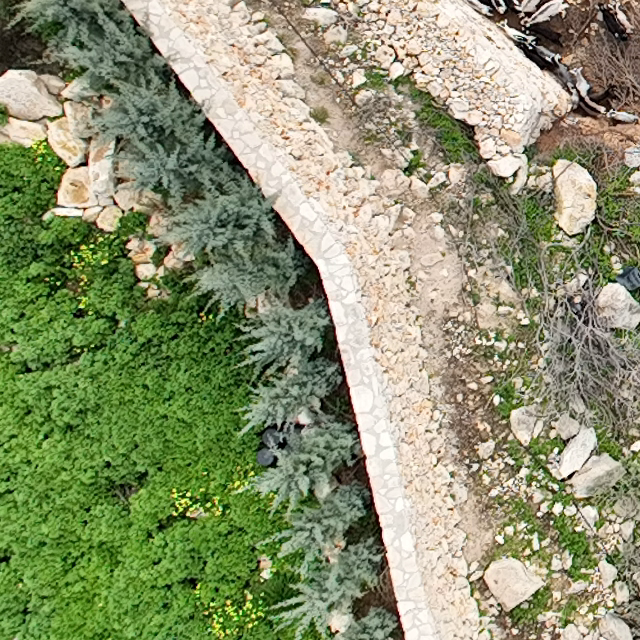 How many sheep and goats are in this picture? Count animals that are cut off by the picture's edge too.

16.